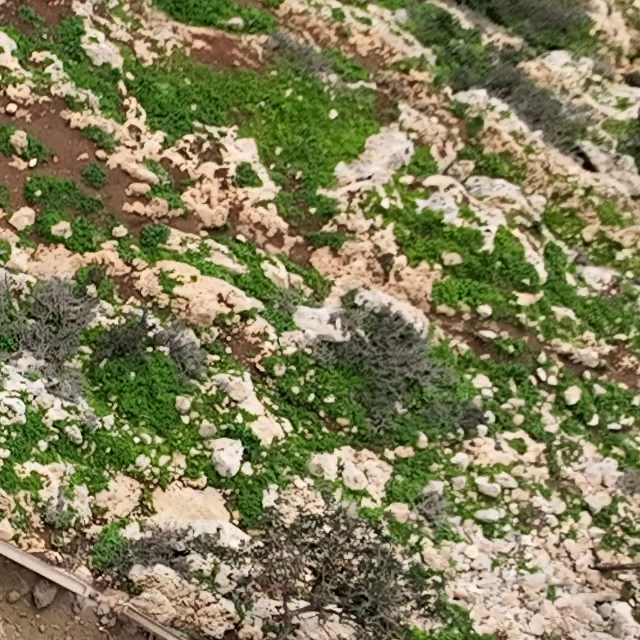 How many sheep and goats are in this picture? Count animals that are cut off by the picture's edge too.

0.